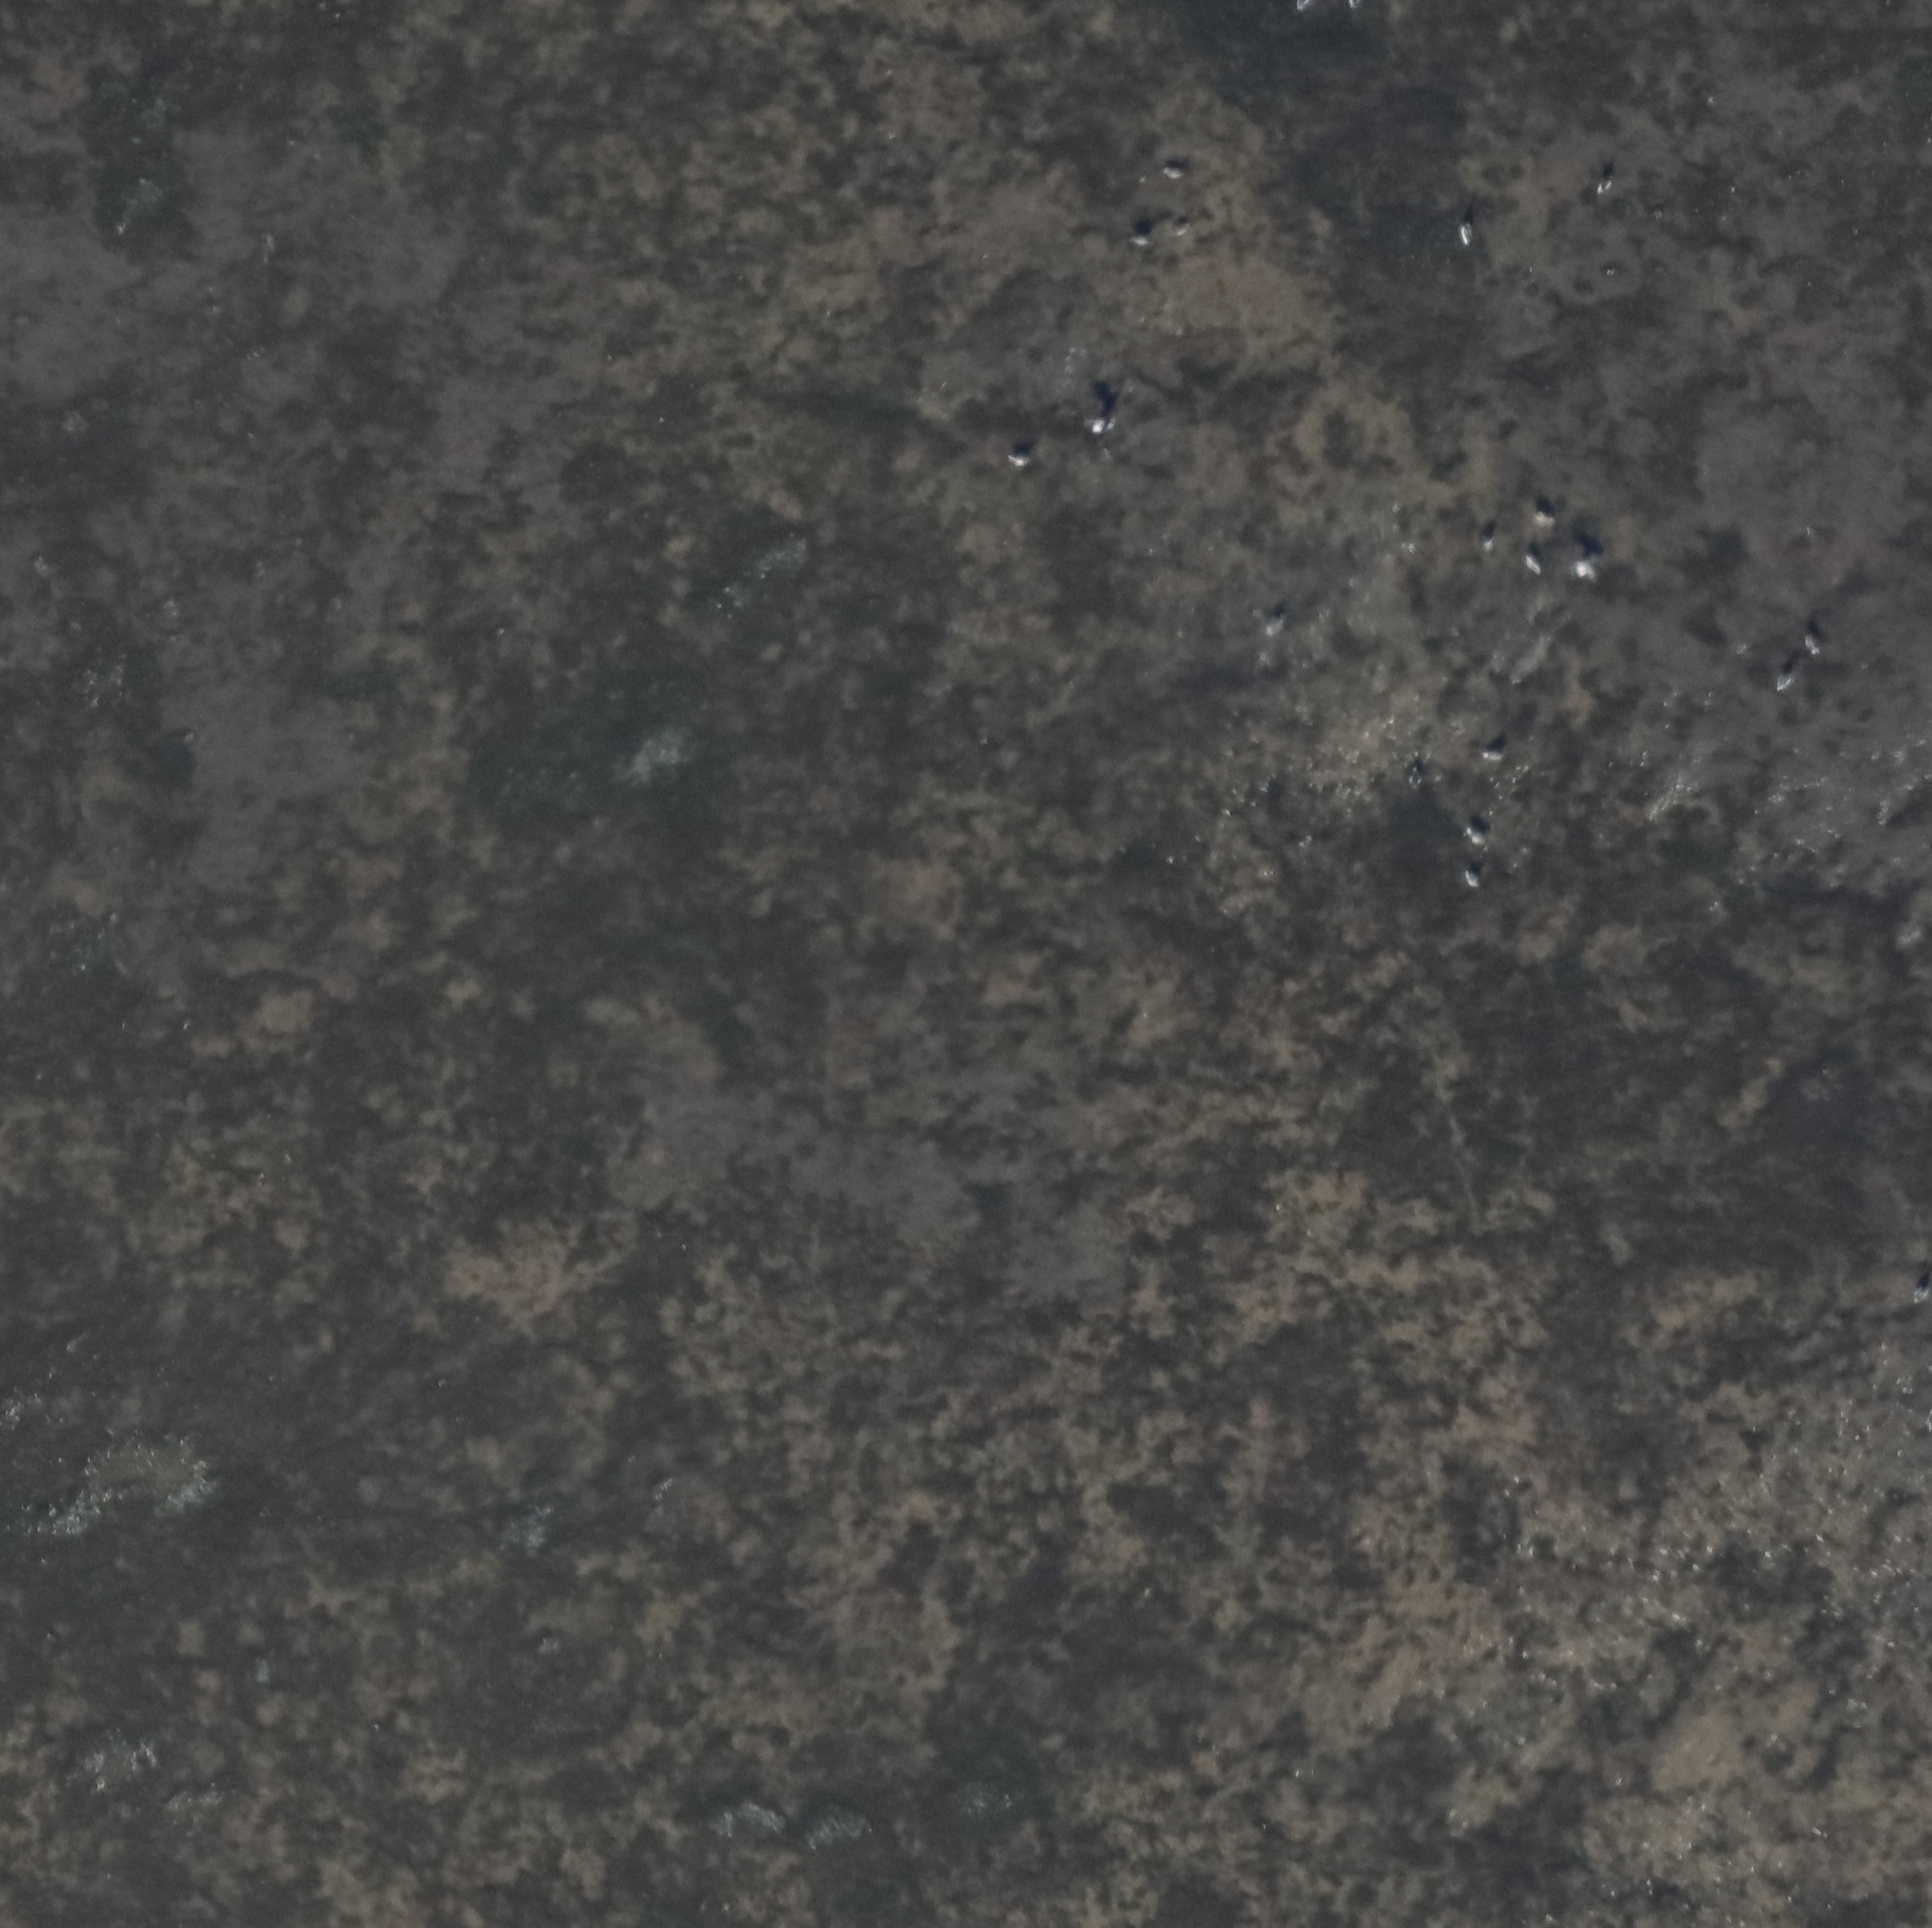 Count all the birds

20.